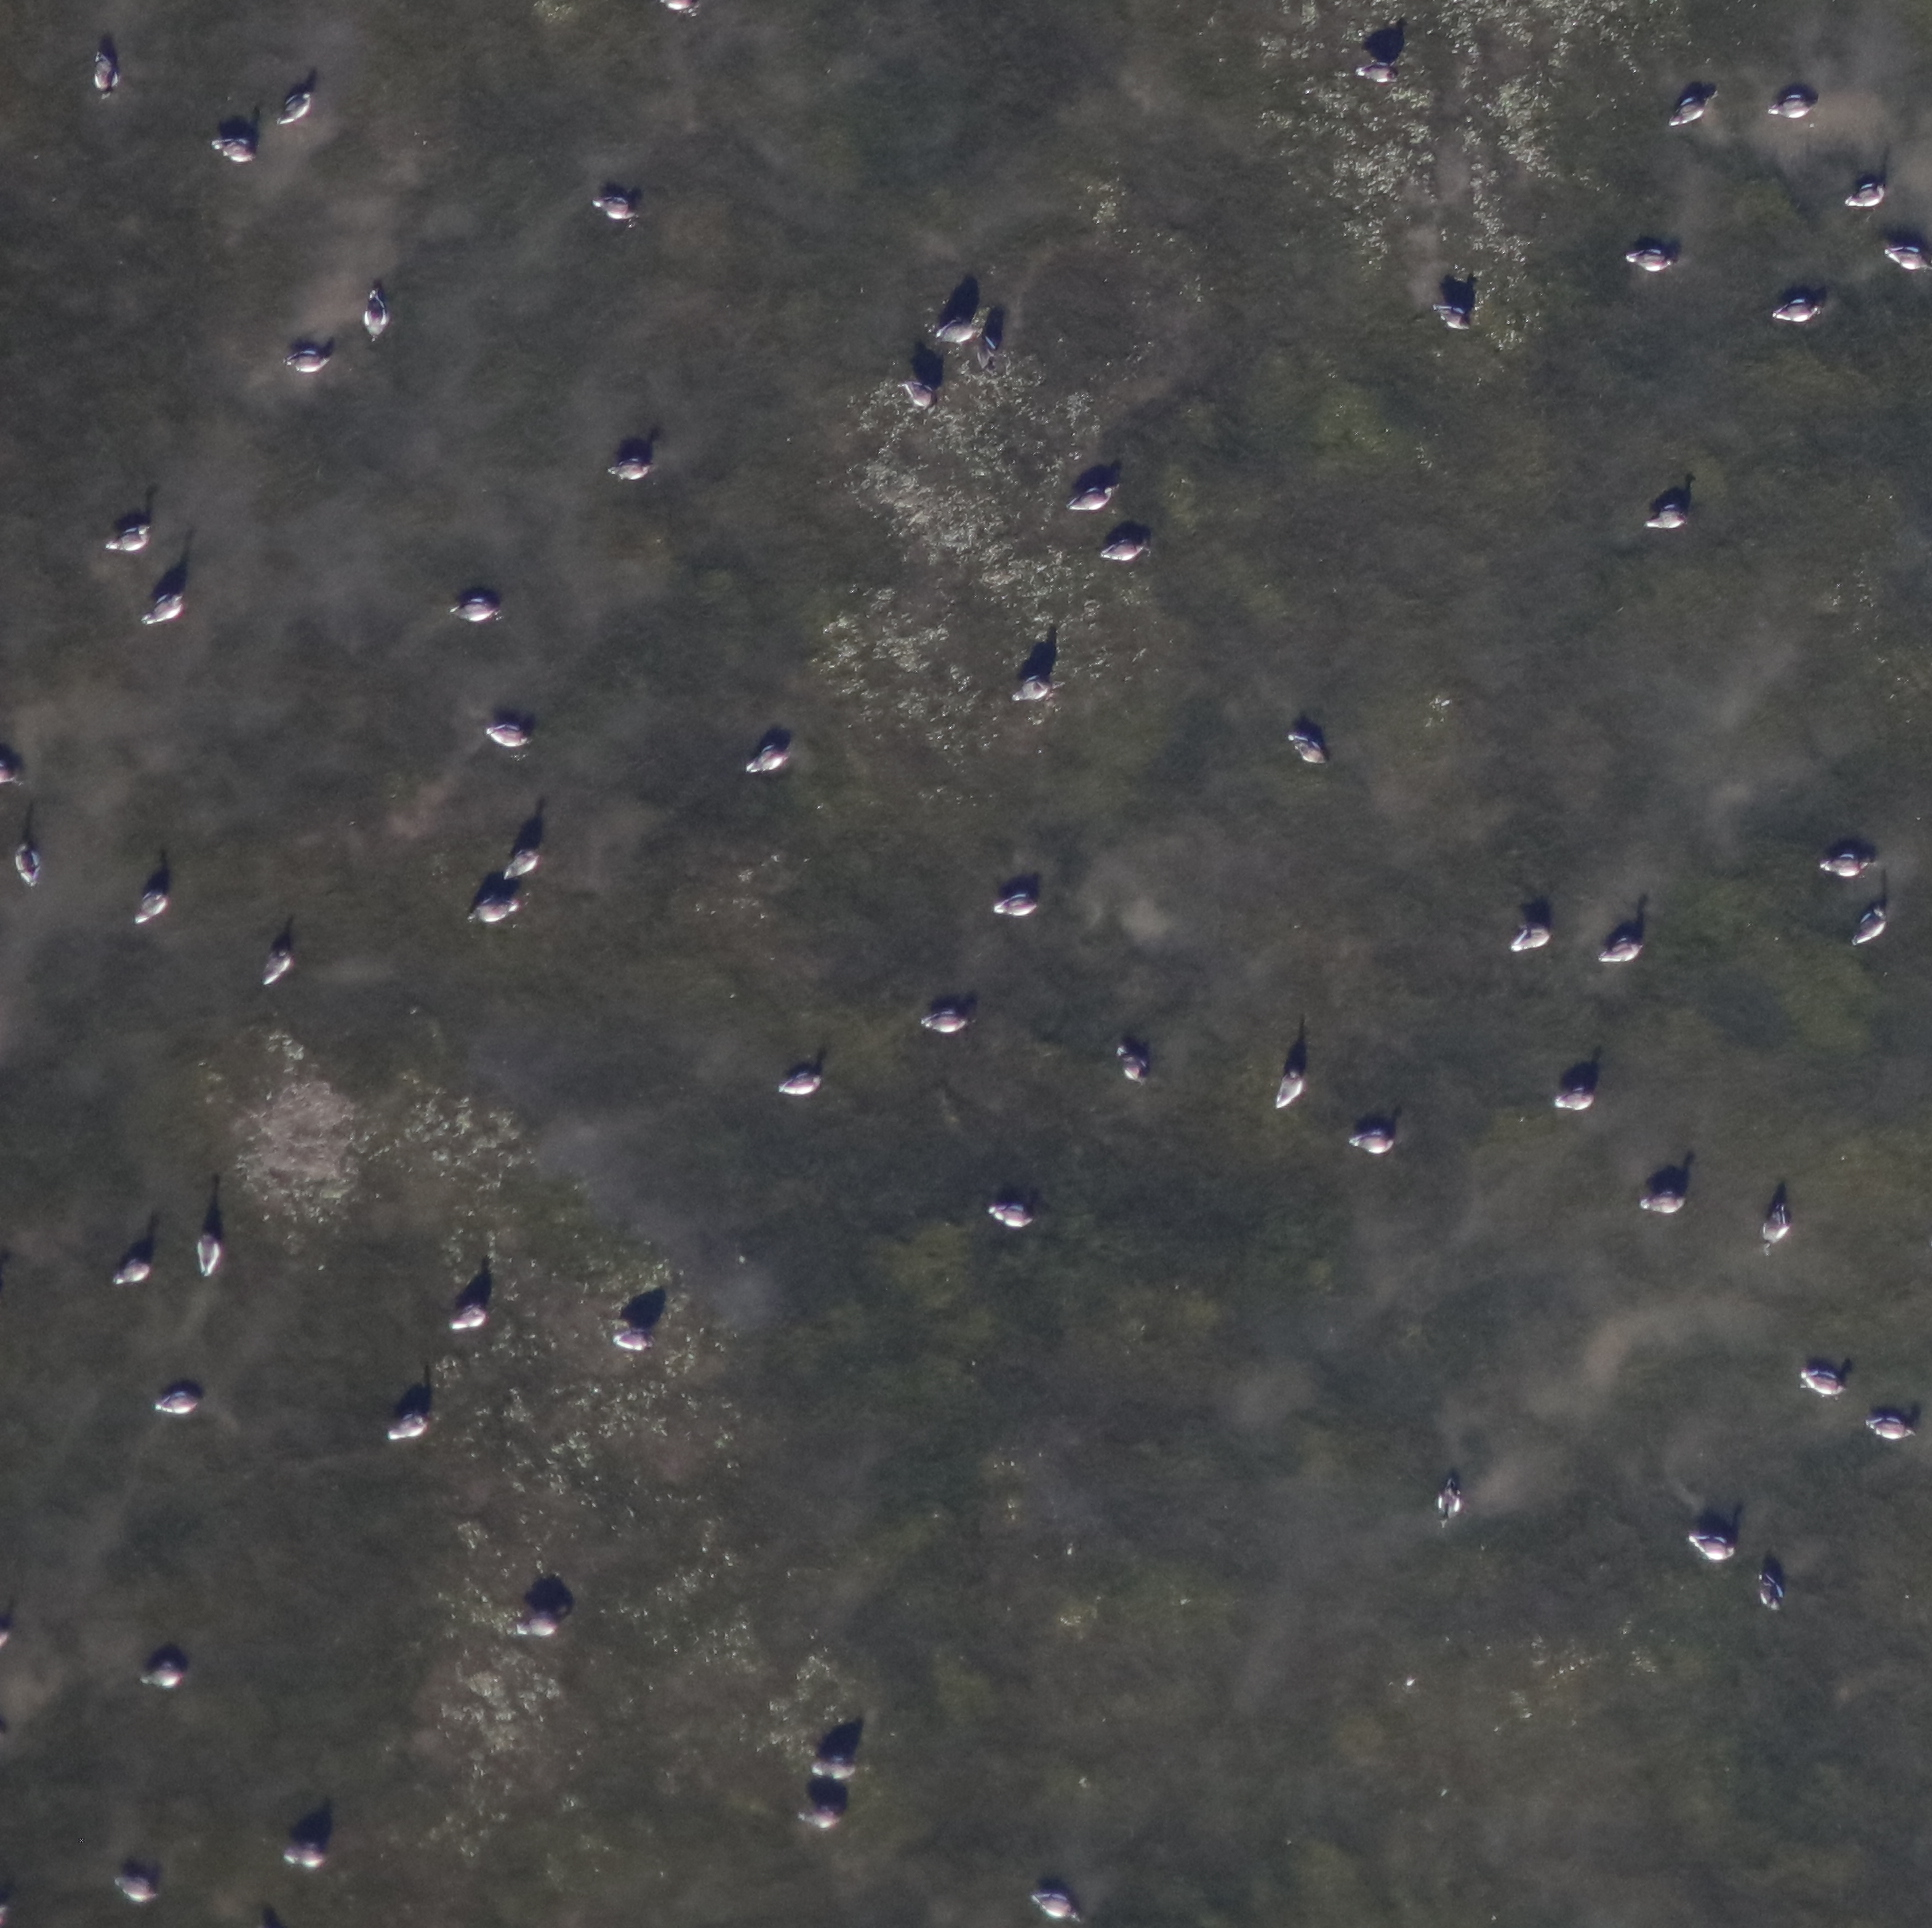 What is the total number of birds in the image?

65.